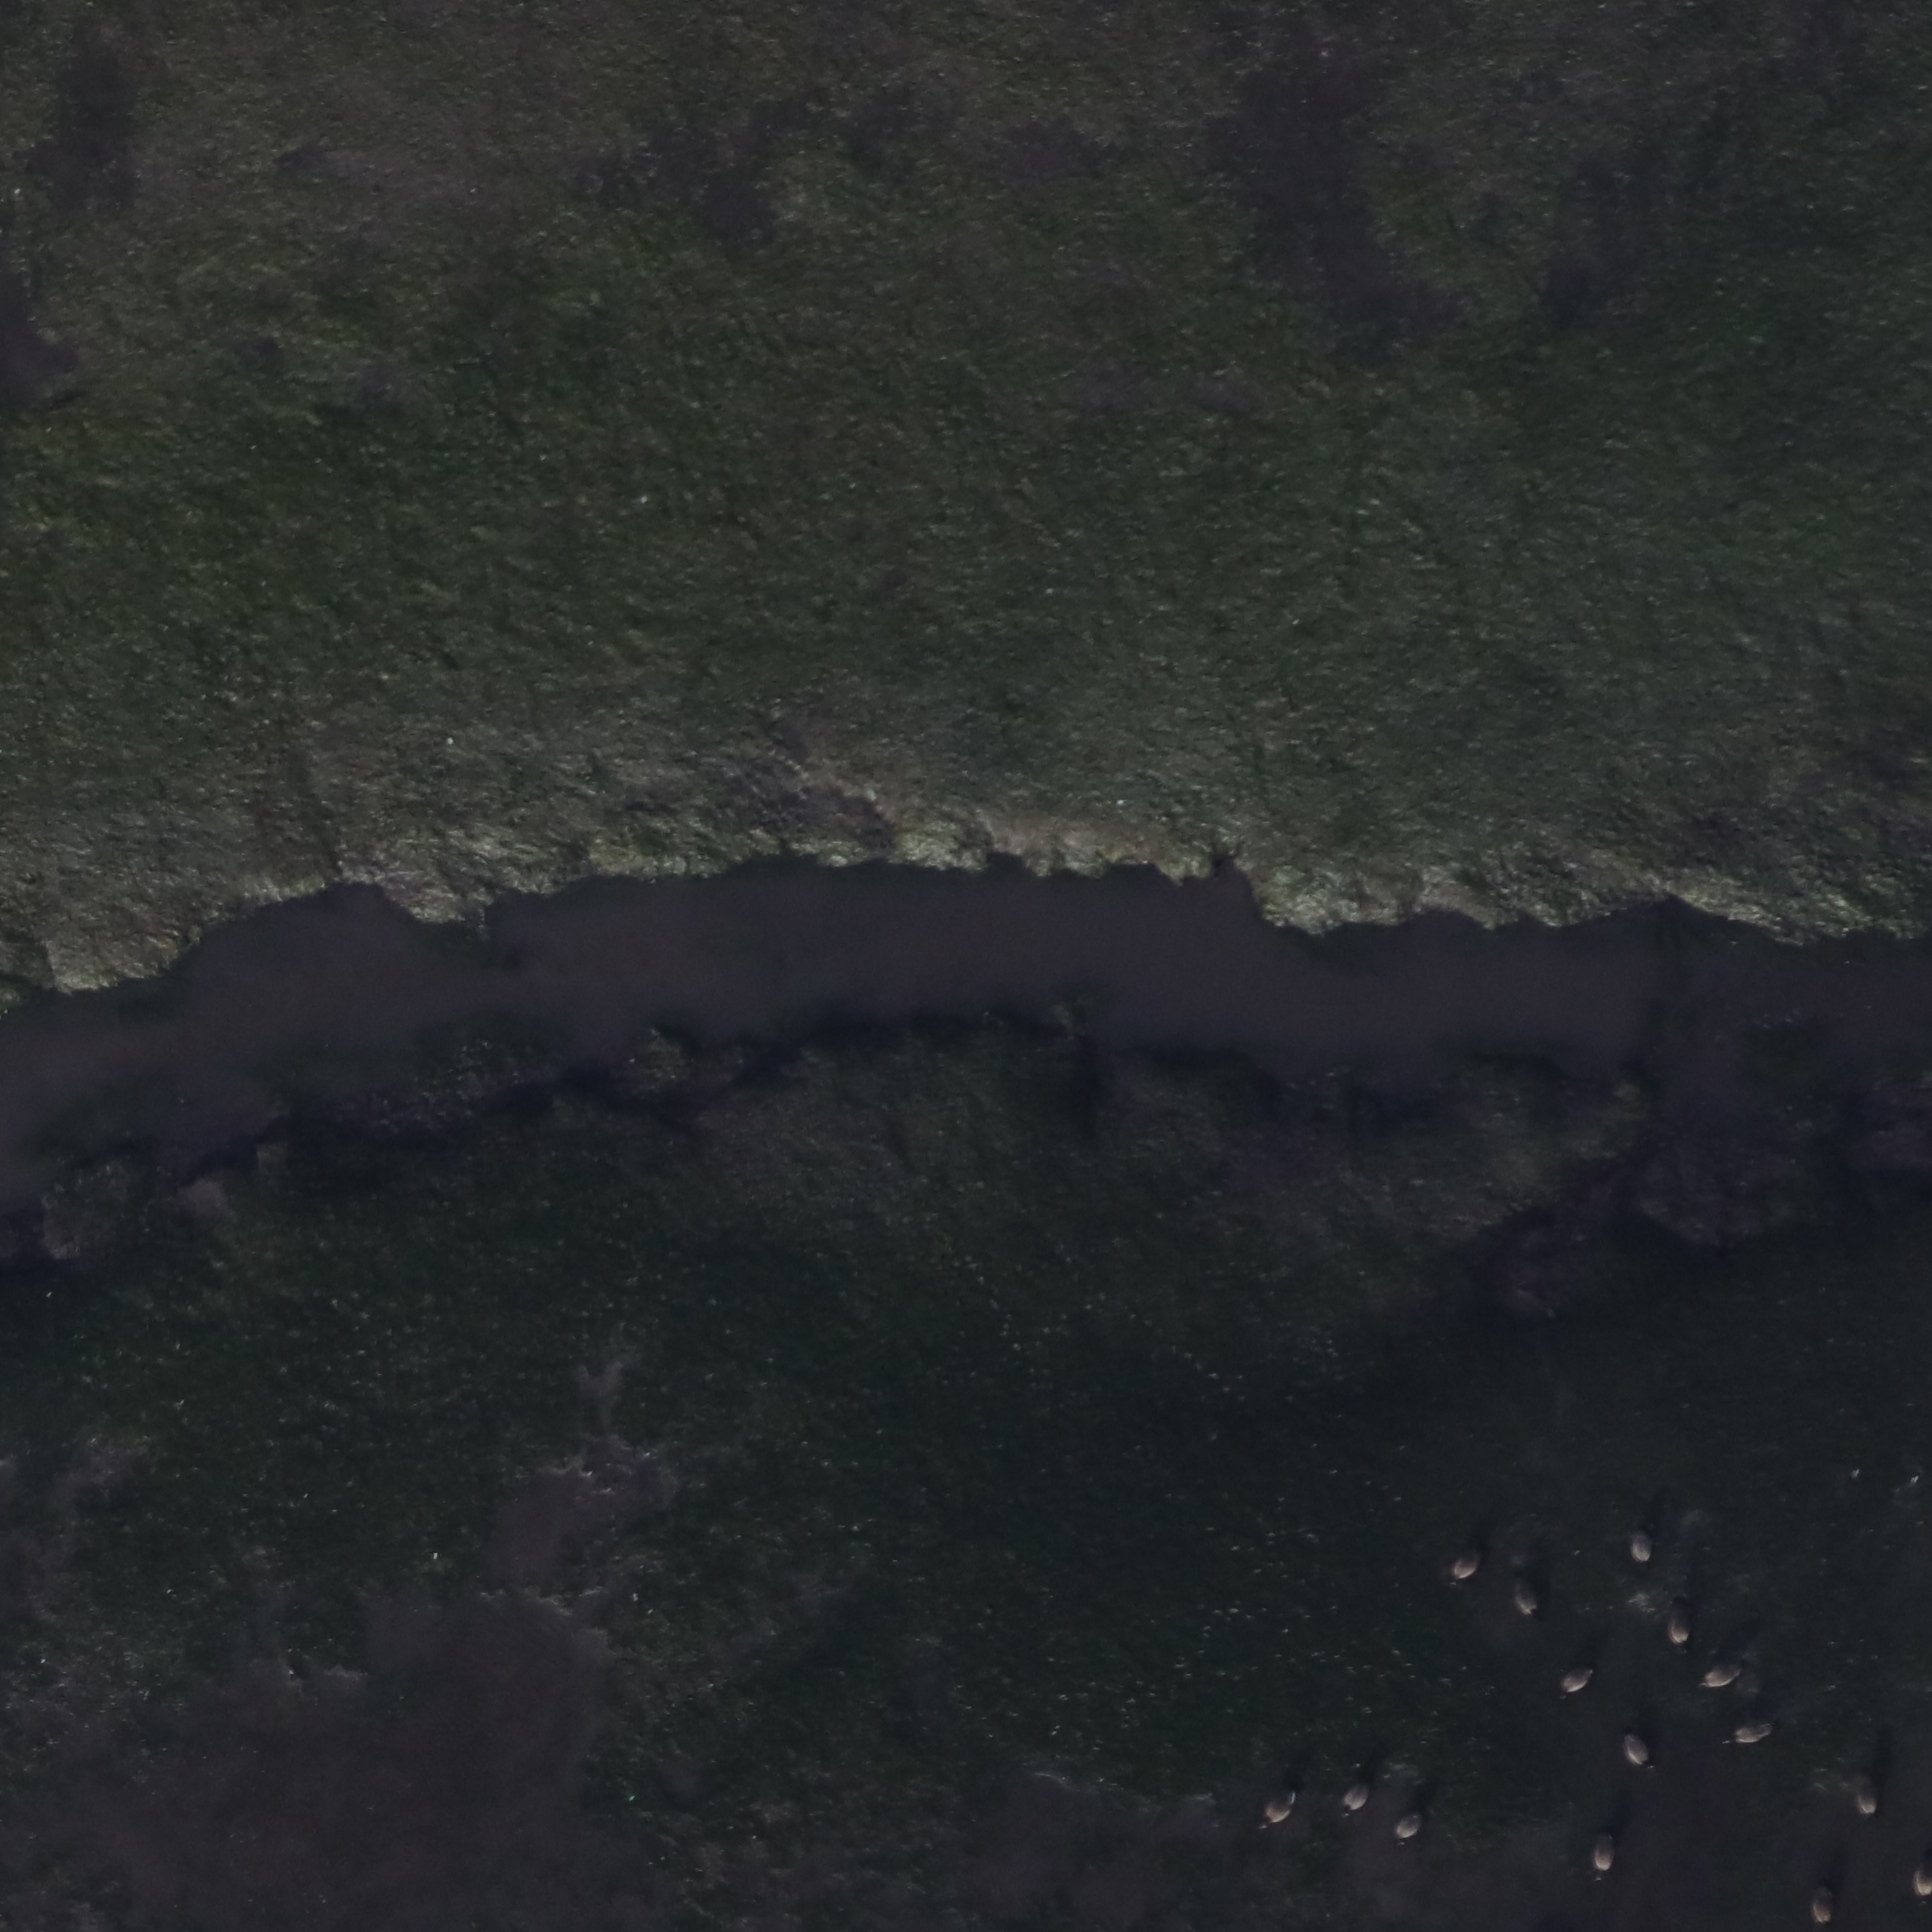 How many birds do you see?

15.